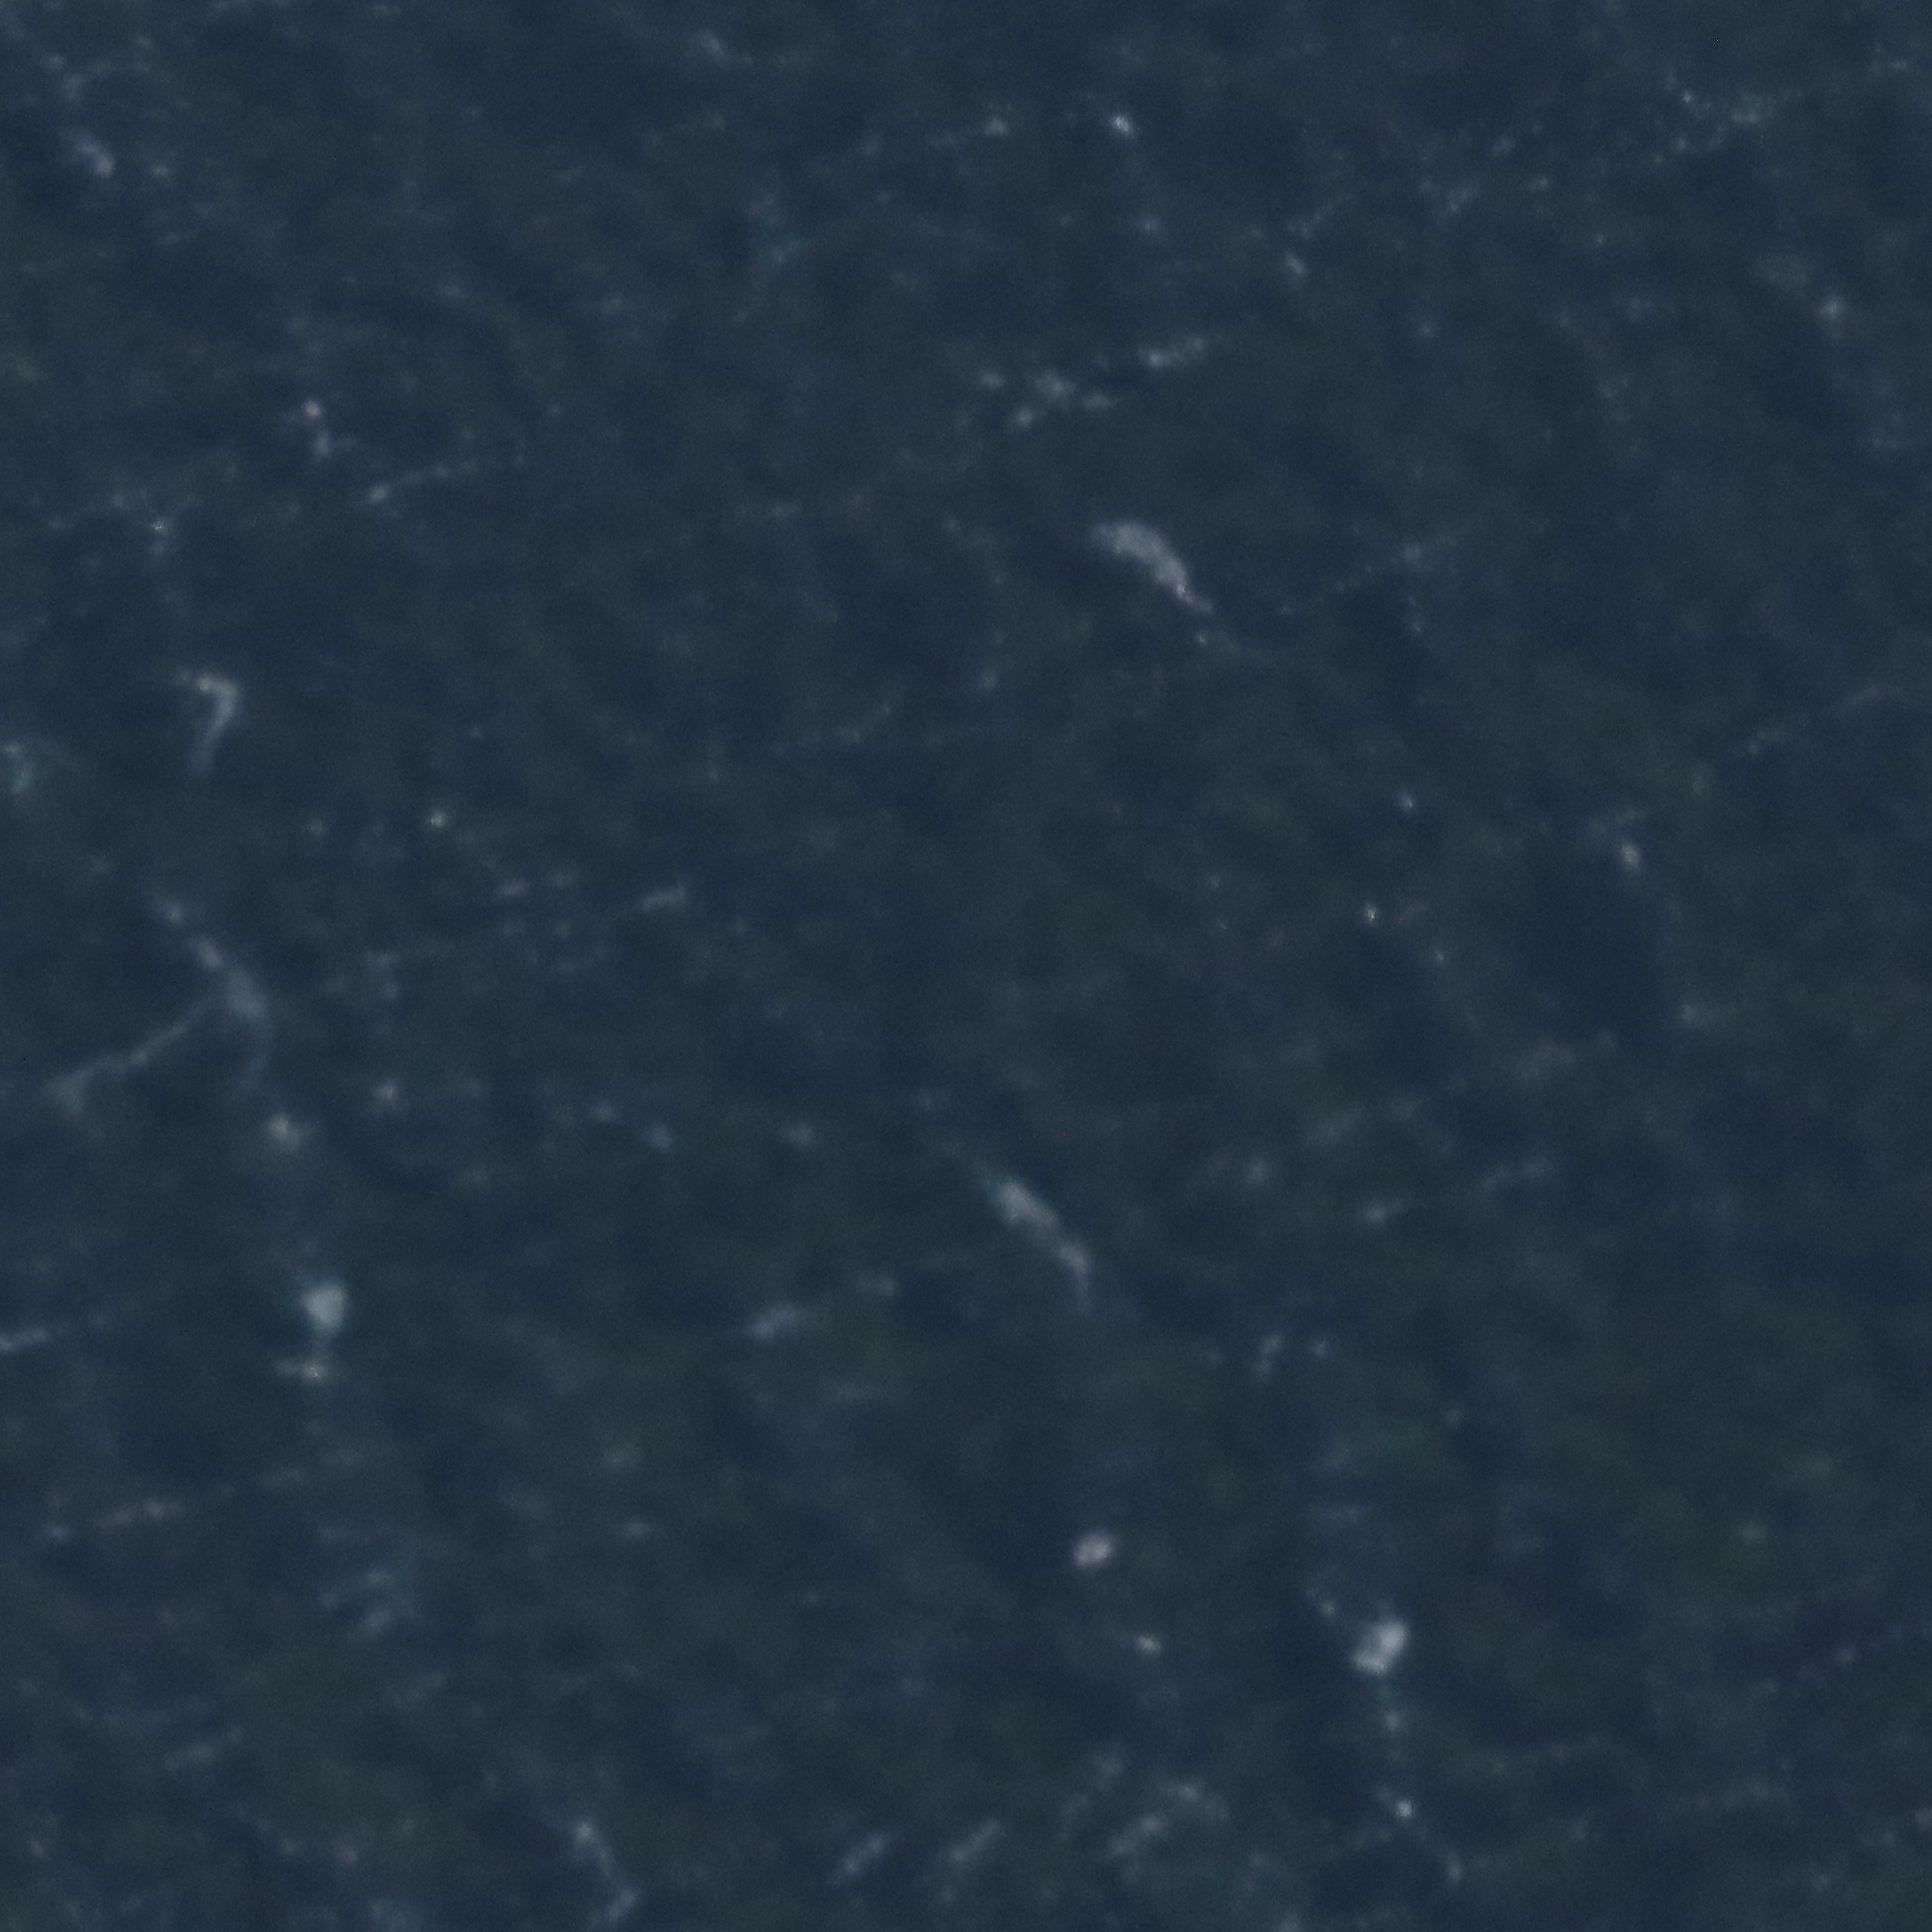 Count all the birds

0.